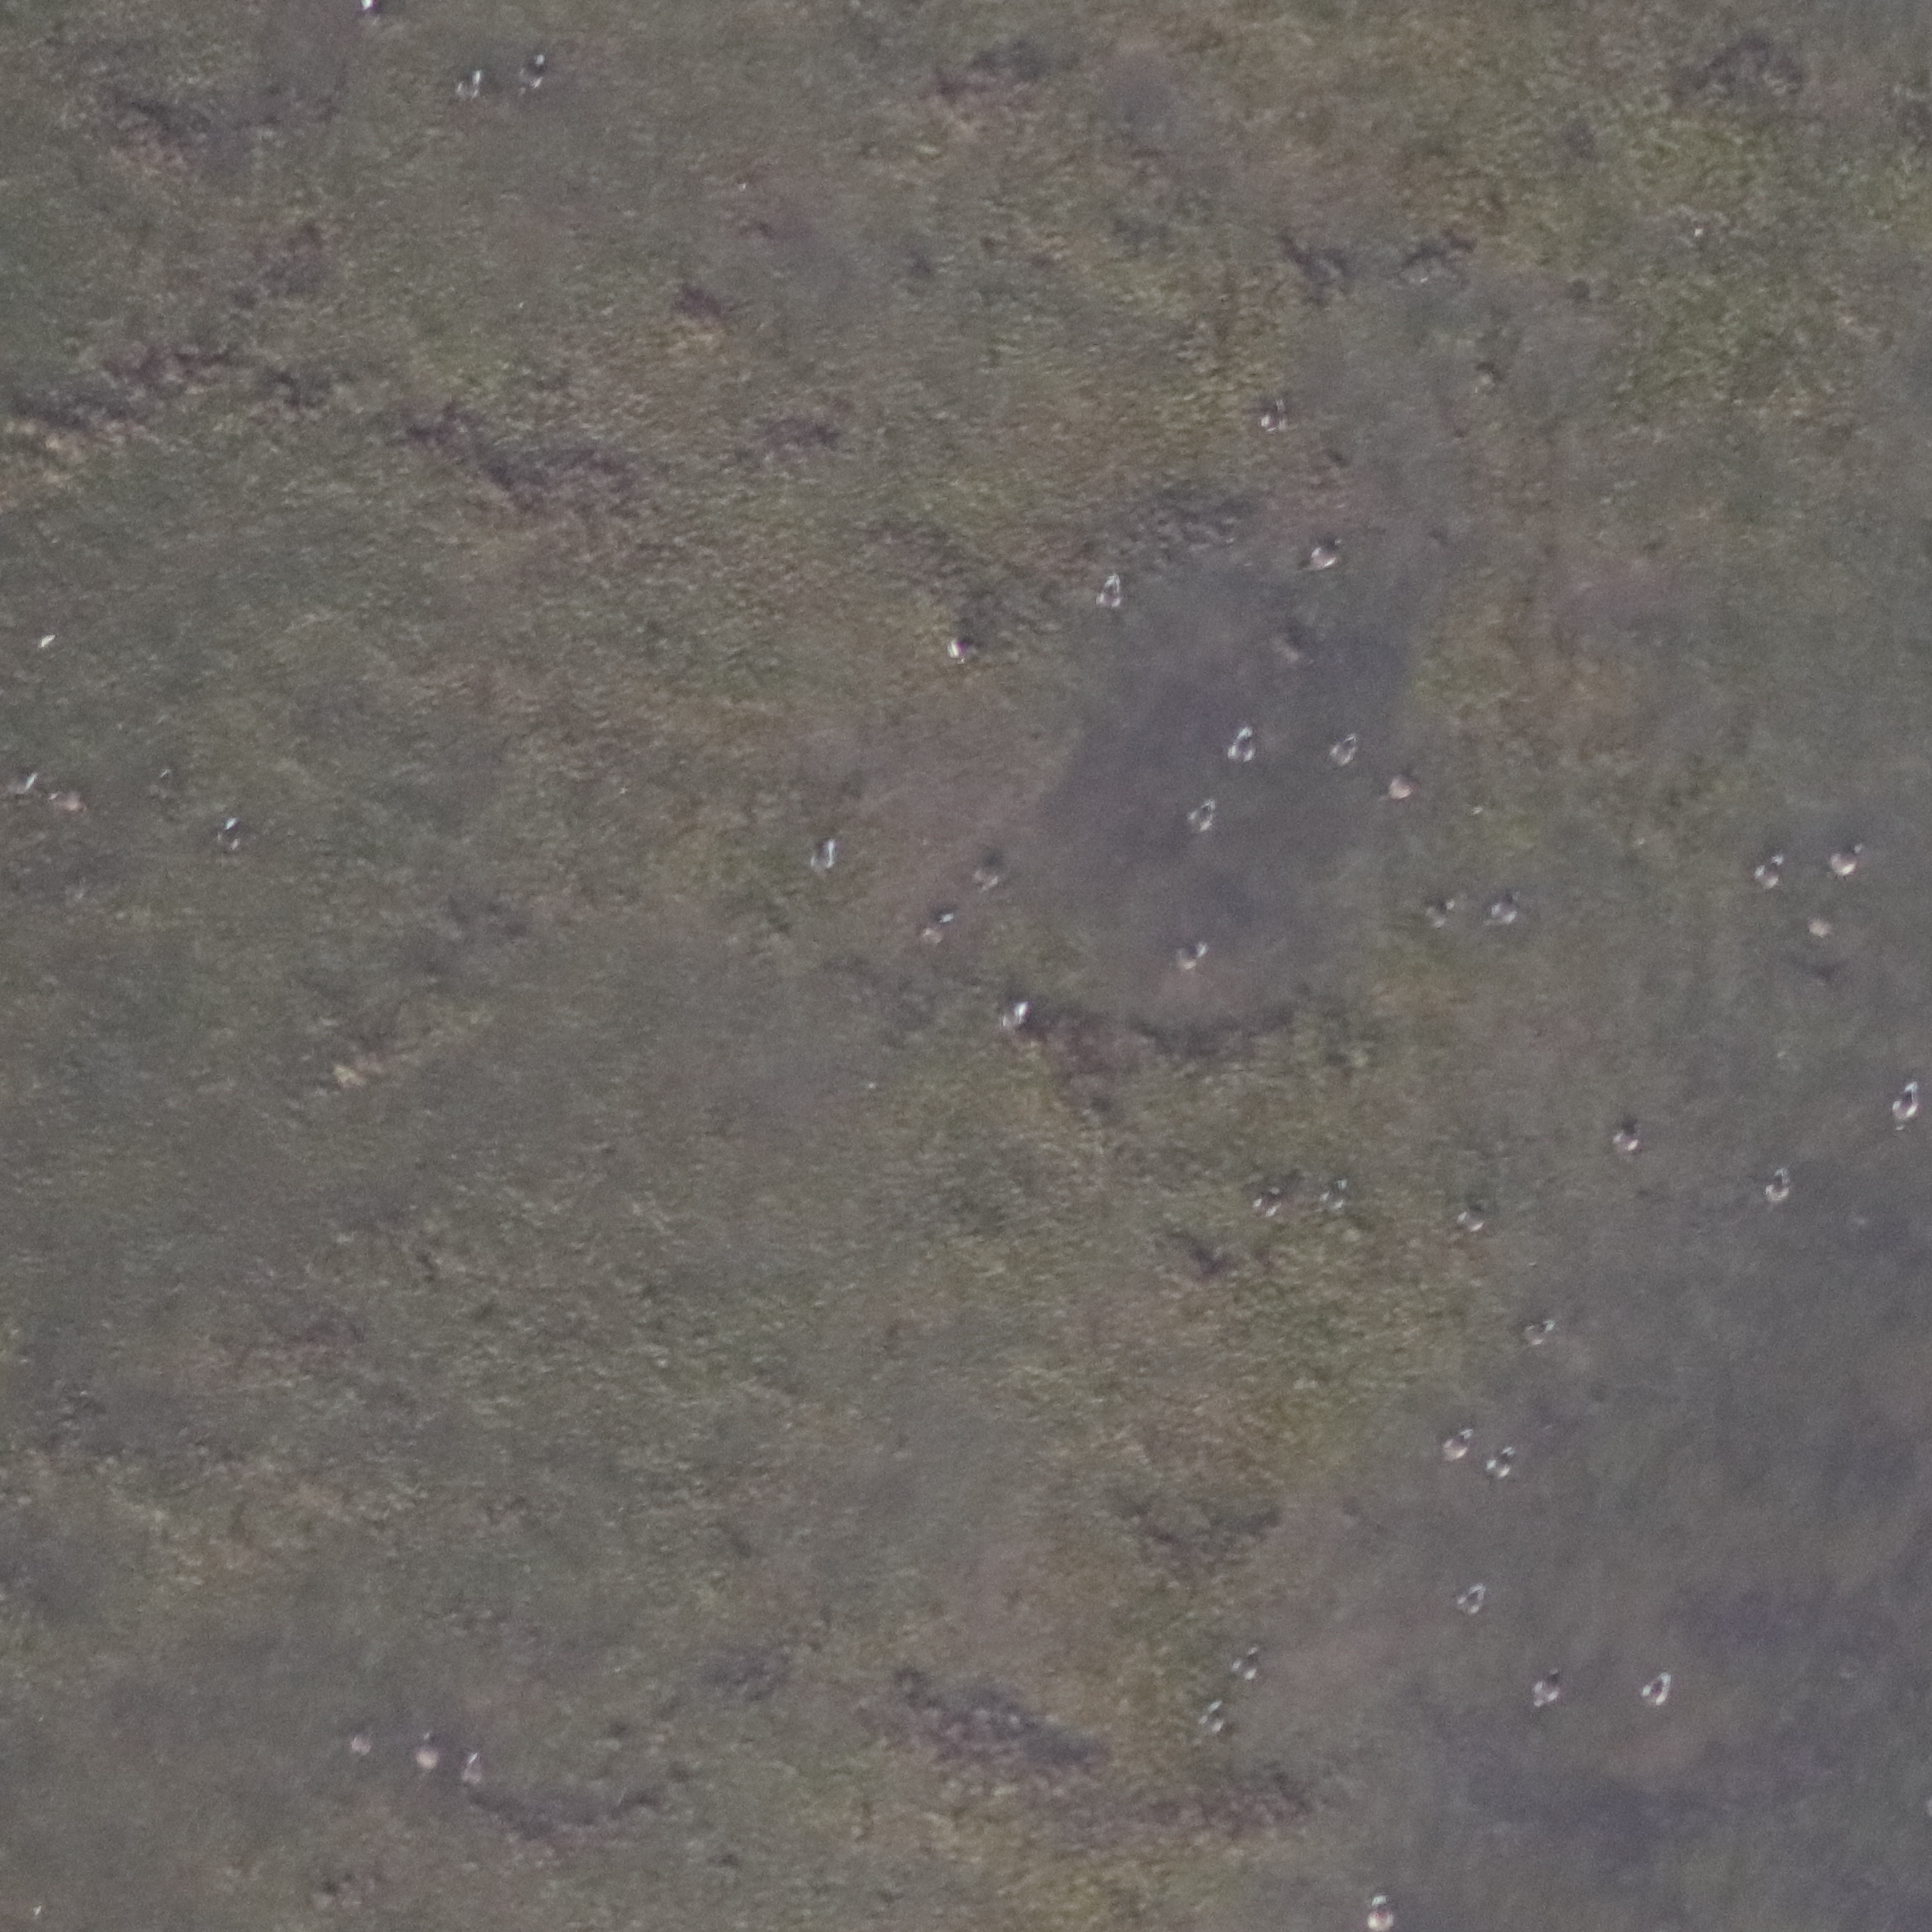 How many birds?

41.